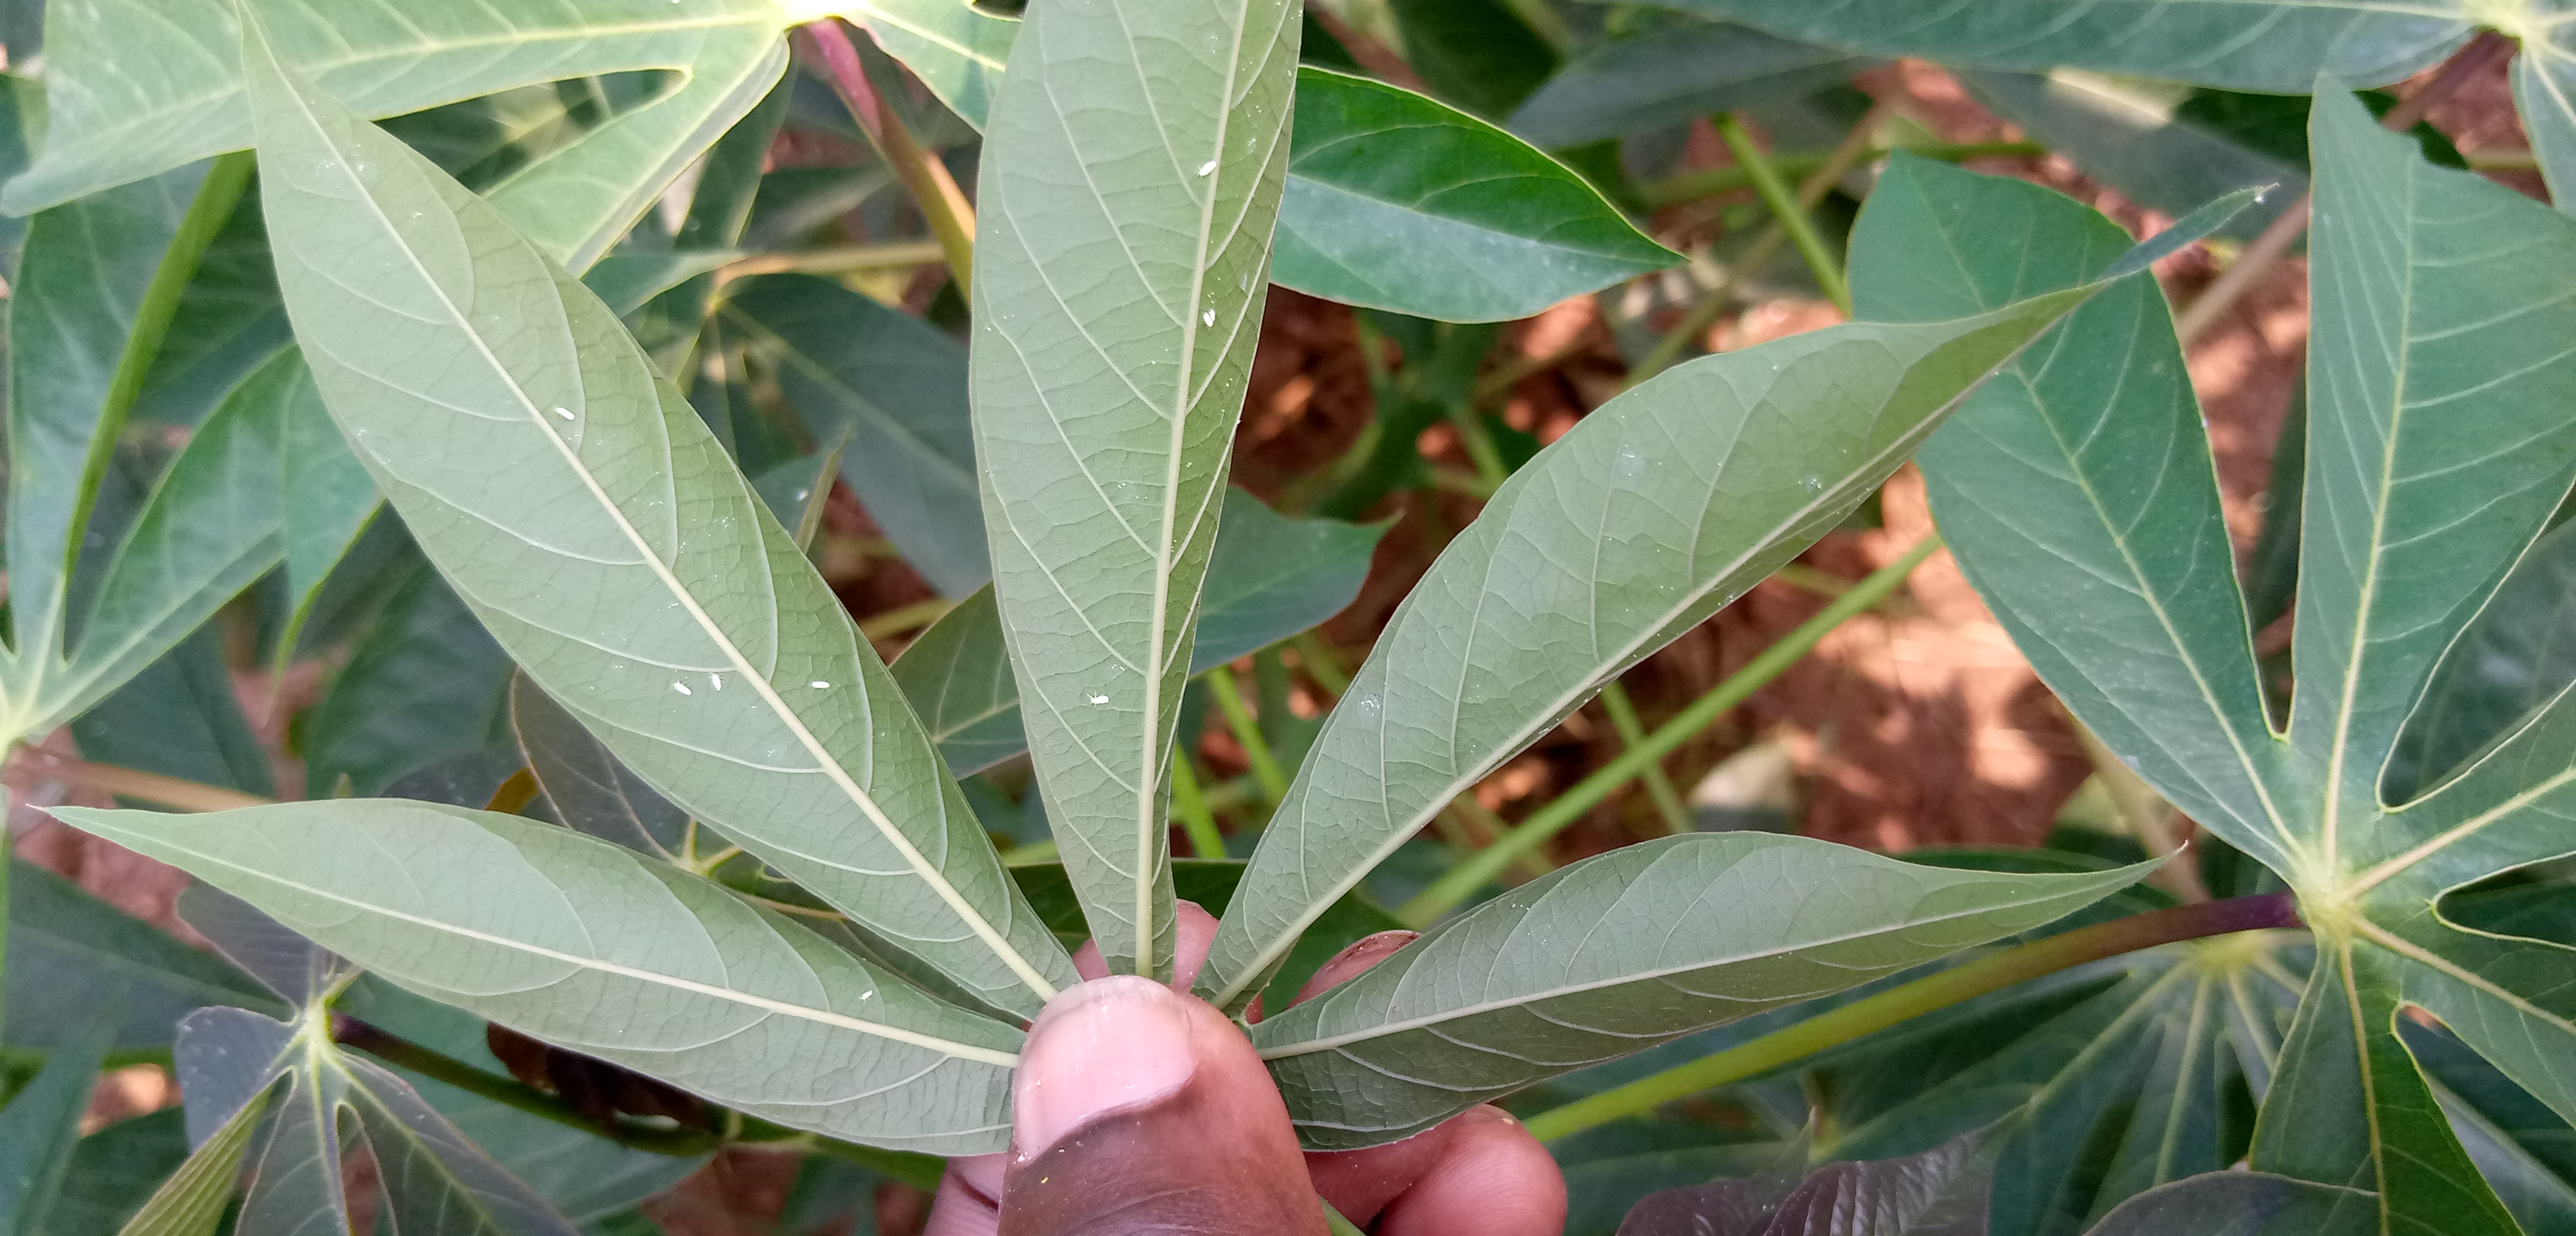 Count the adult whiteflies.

8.